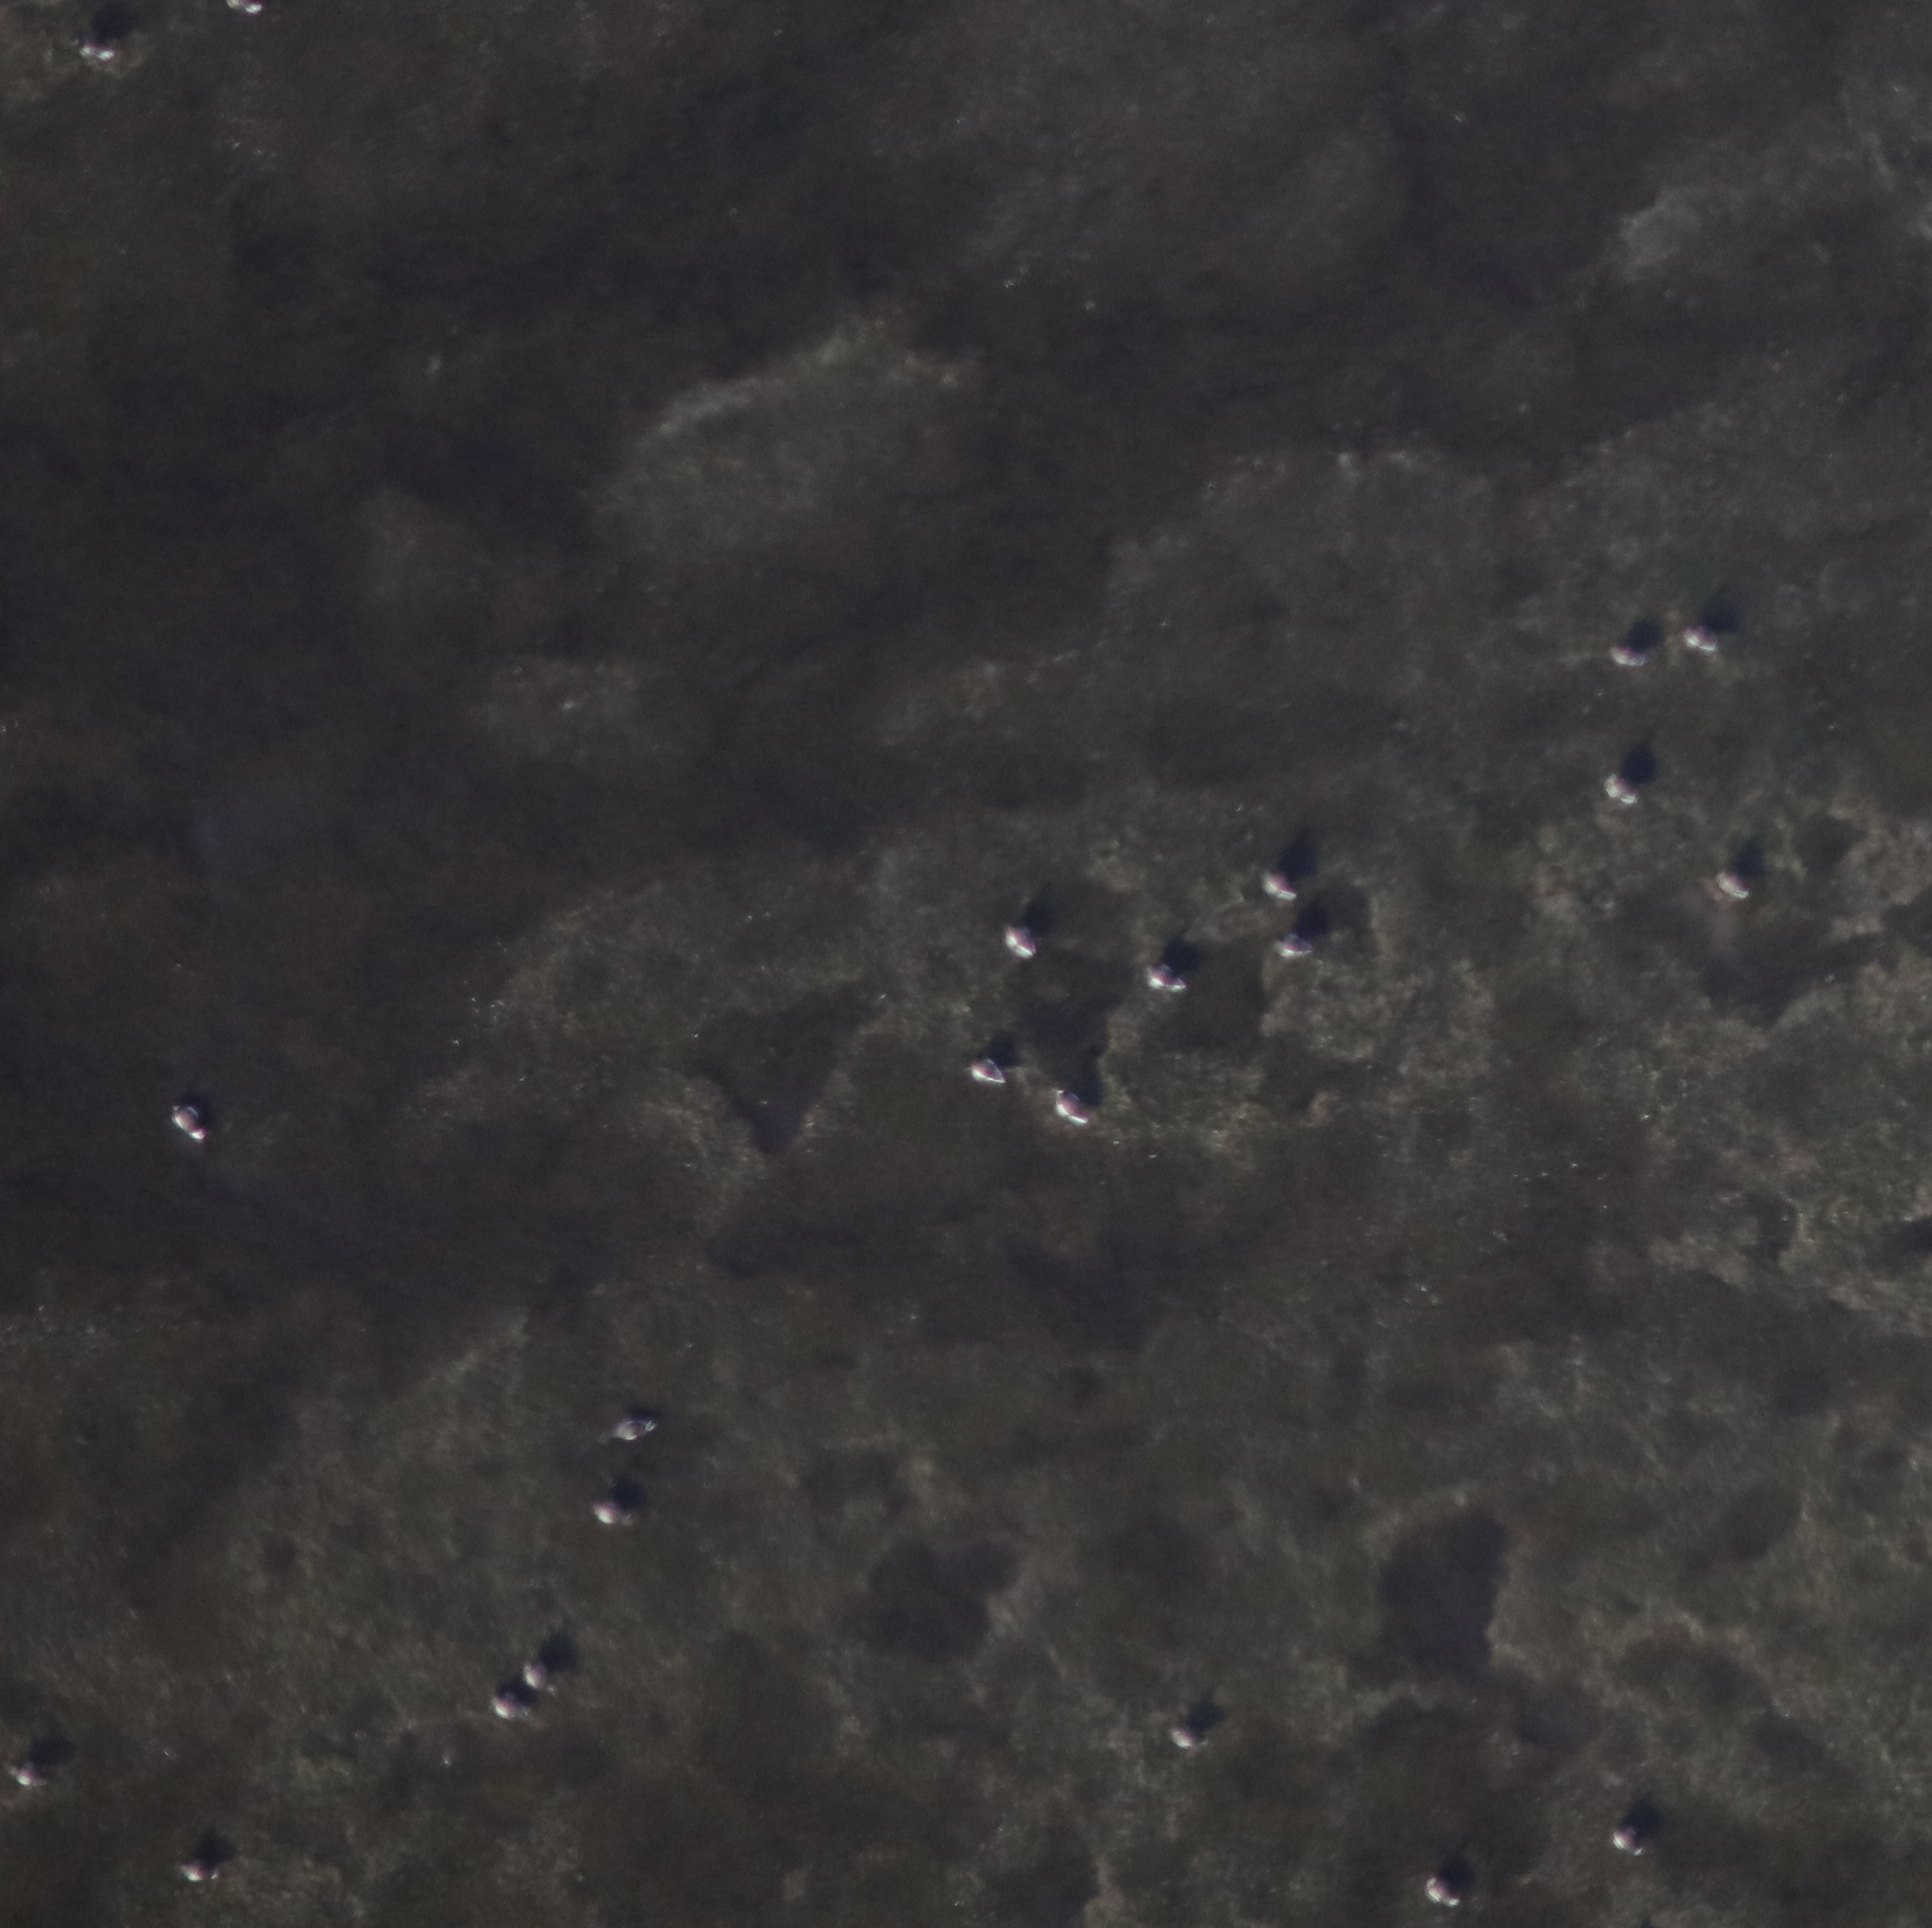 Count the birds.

22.